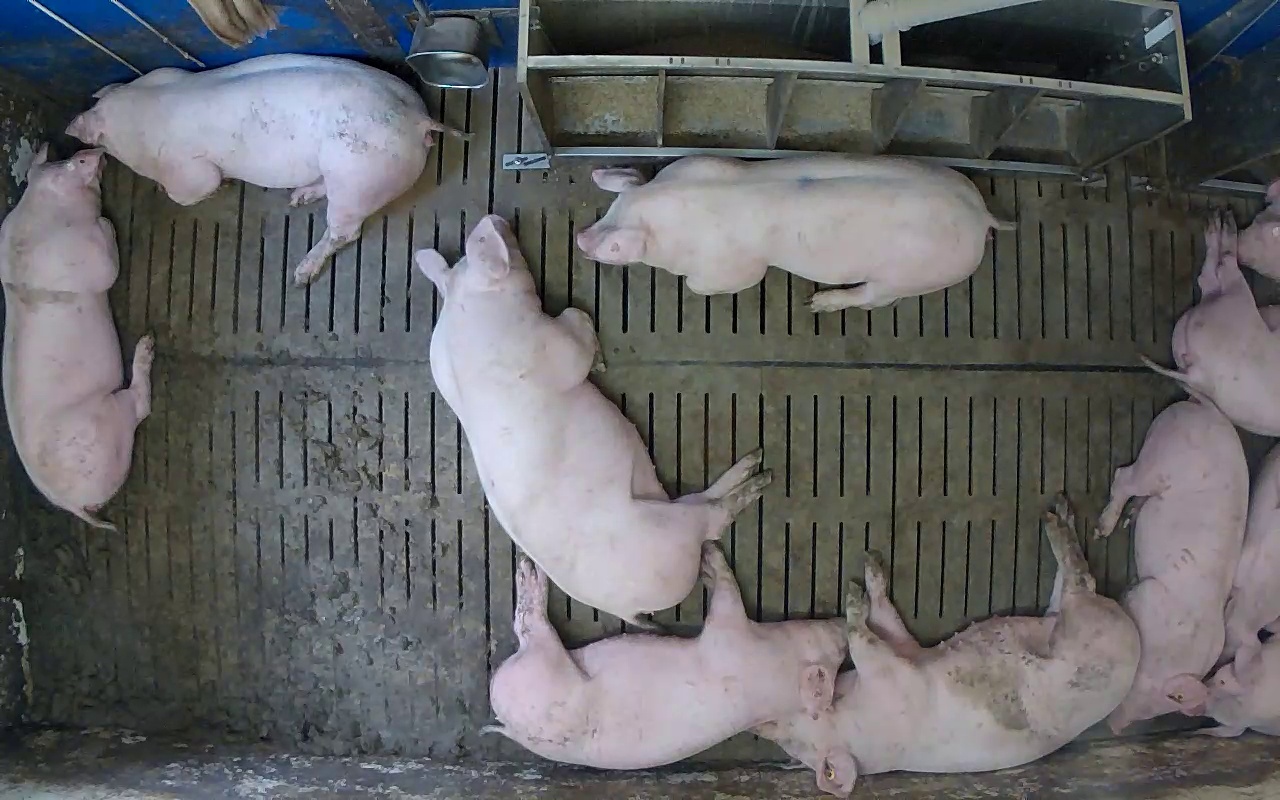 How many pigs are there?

11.